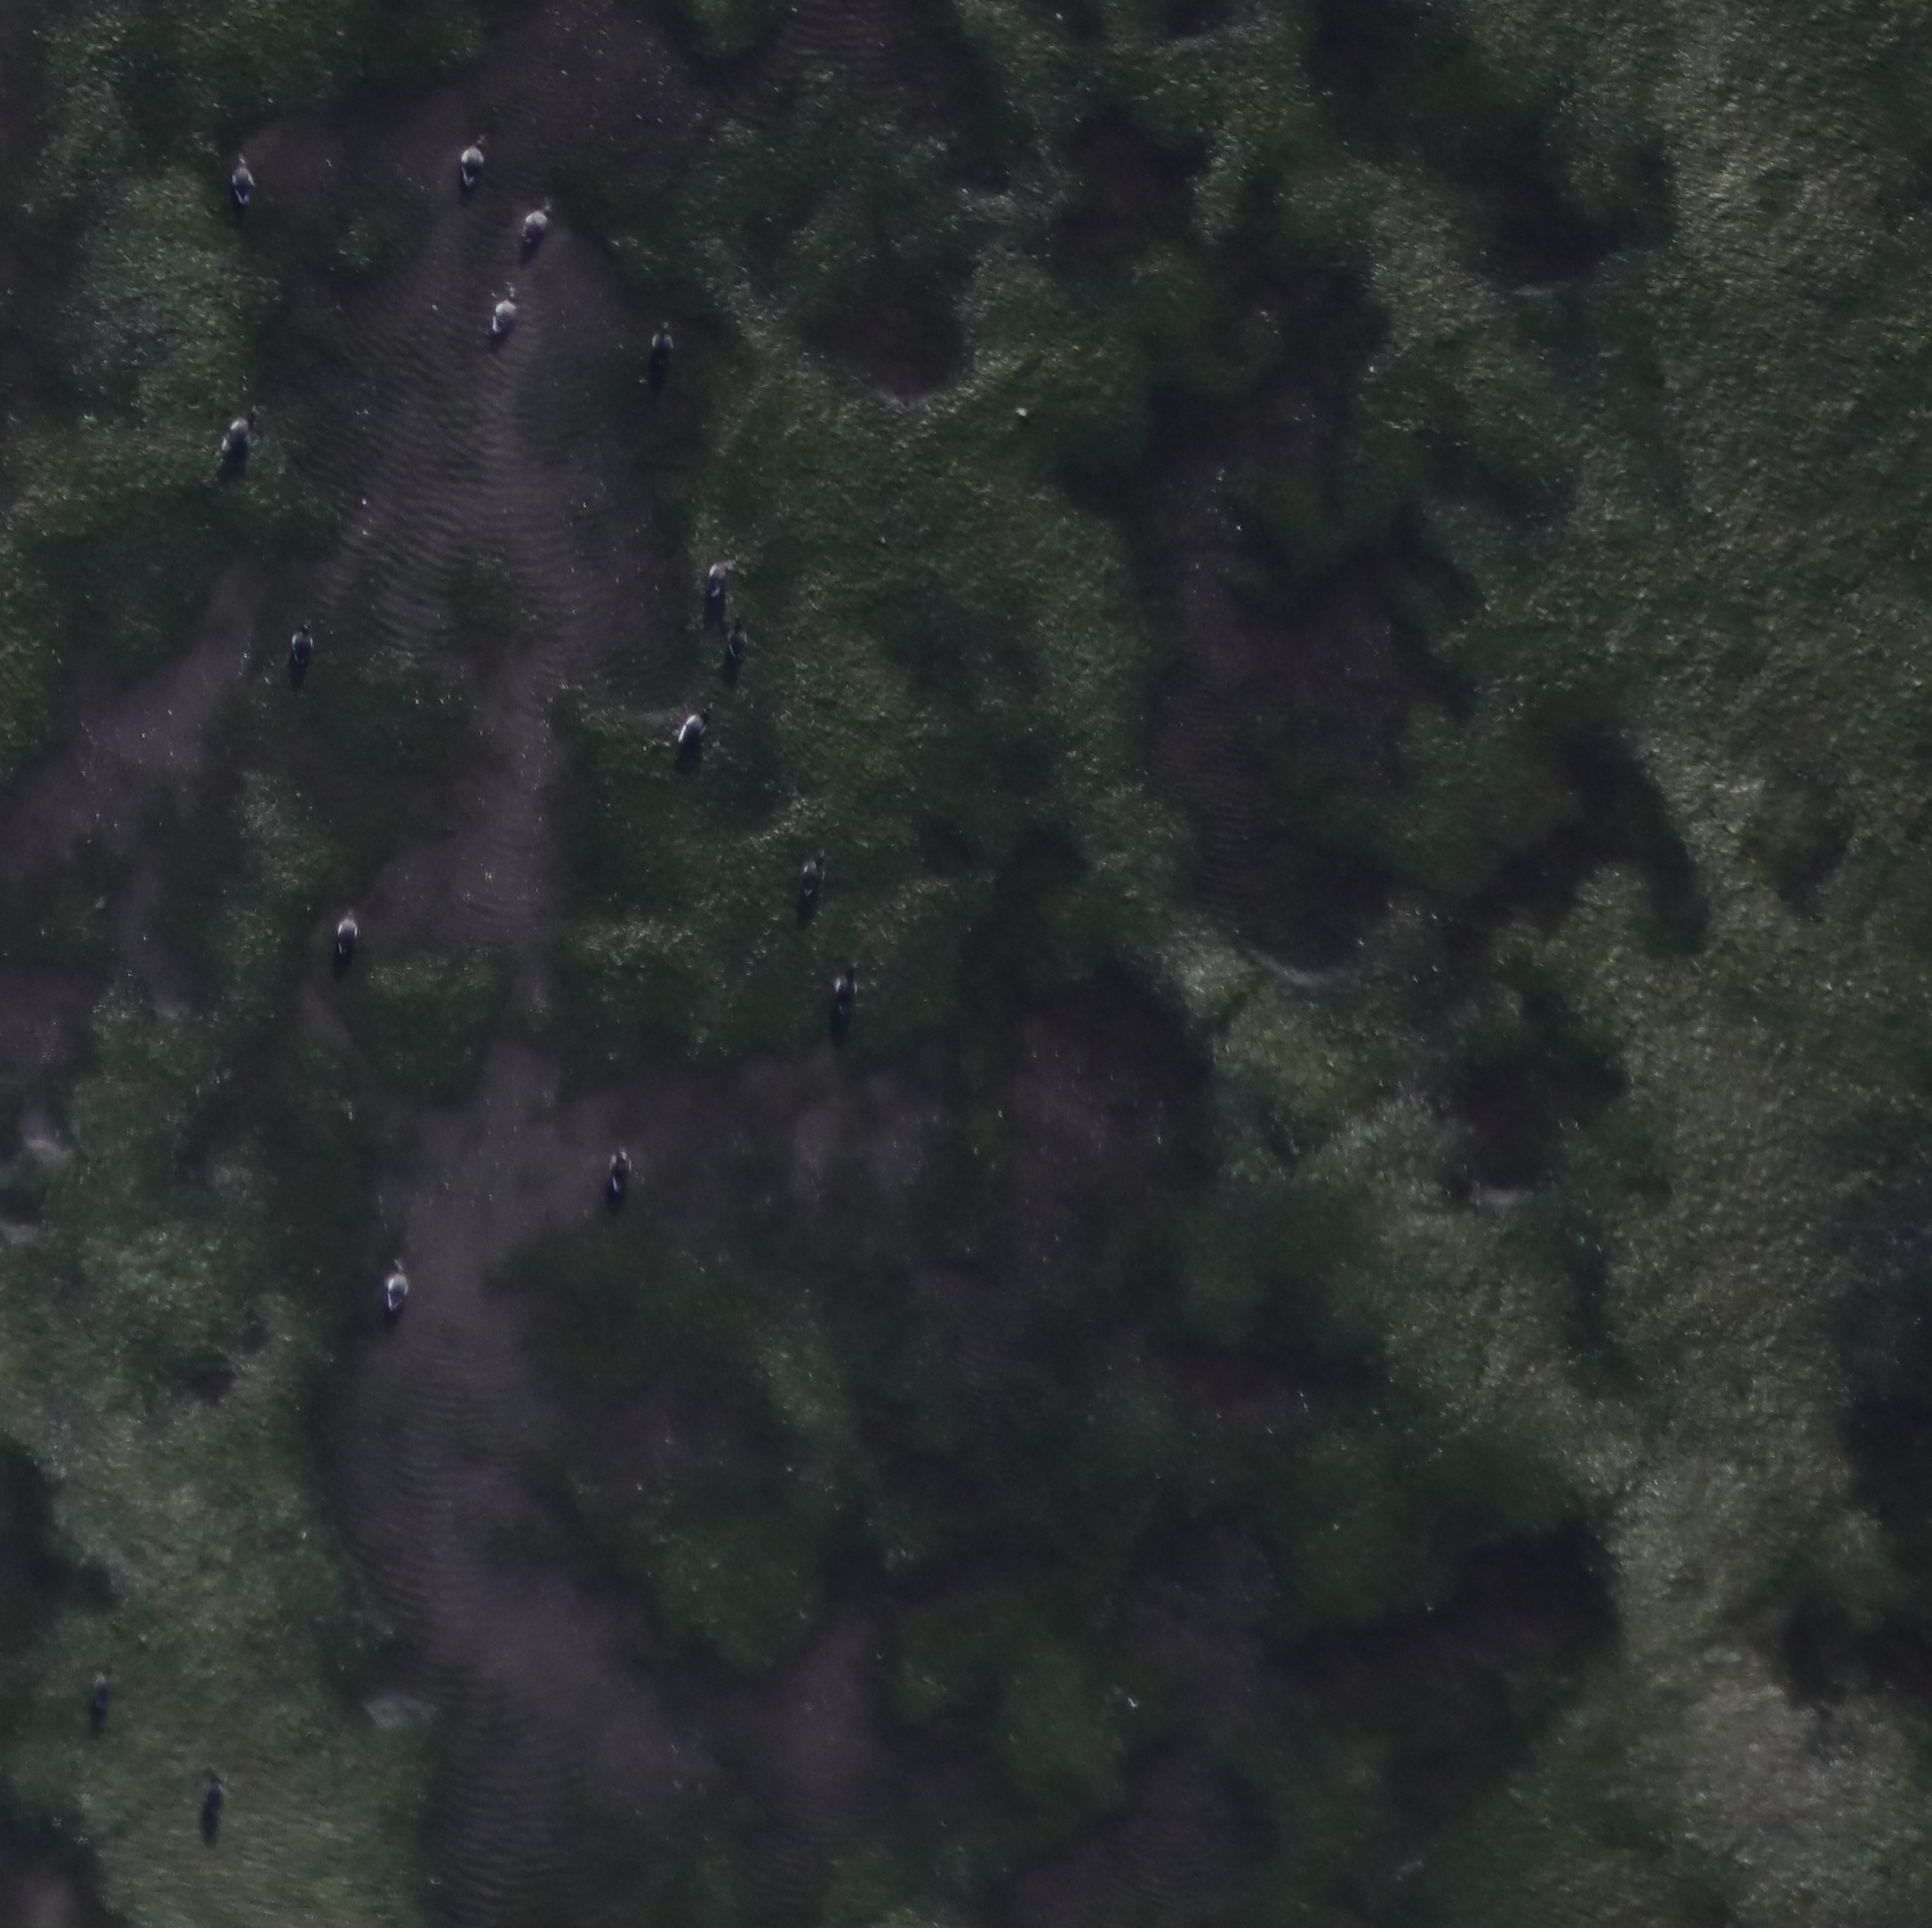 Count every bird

17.